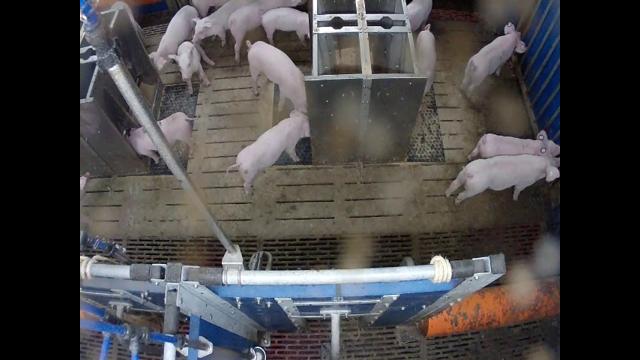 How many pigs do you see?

14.